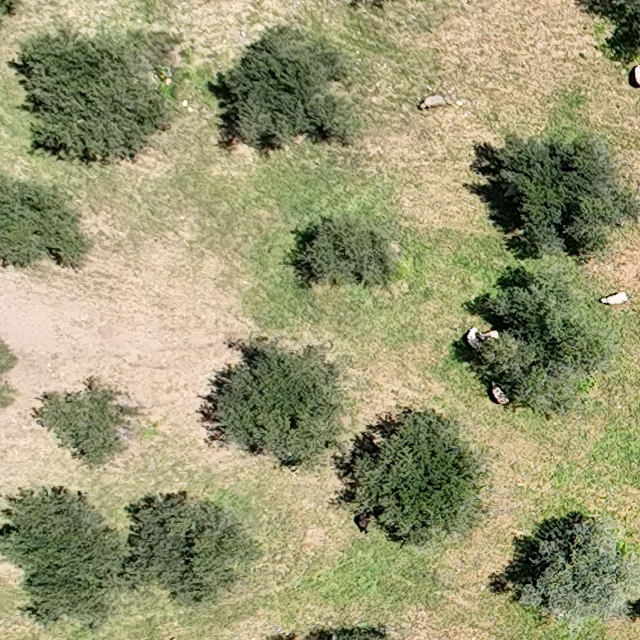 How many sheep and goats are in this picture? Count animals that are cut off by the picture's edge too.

6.